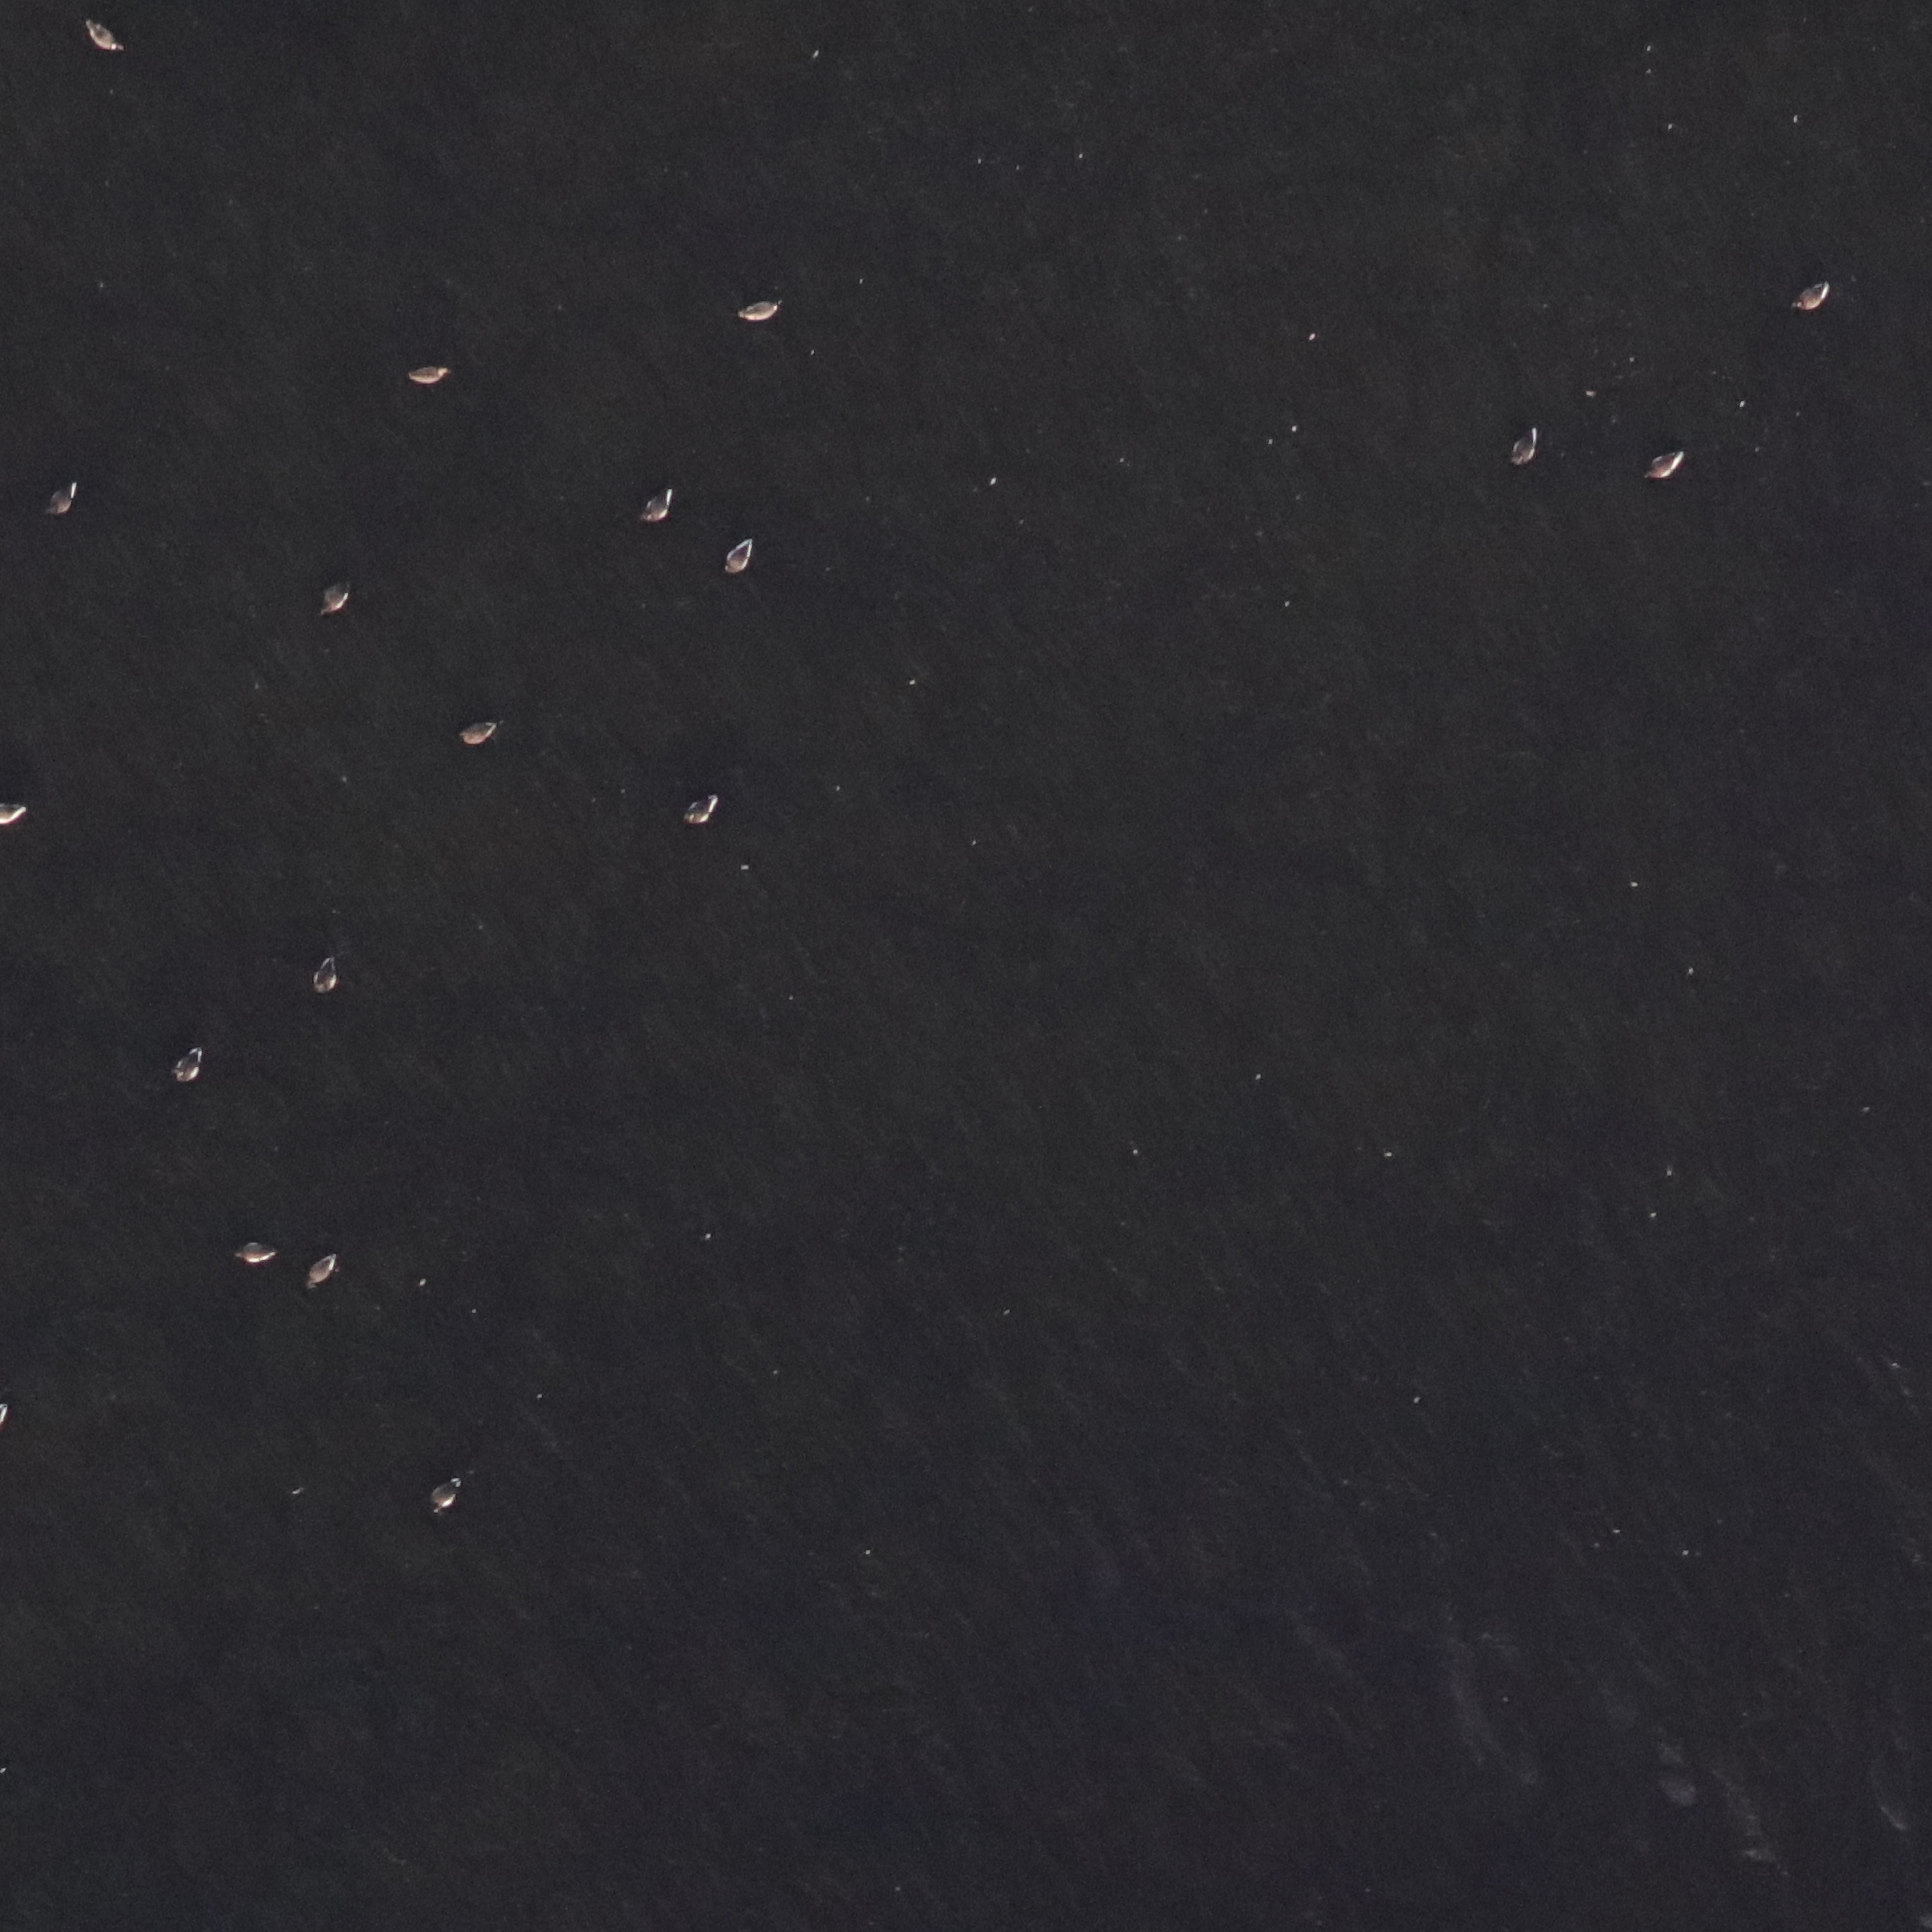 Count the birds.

18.